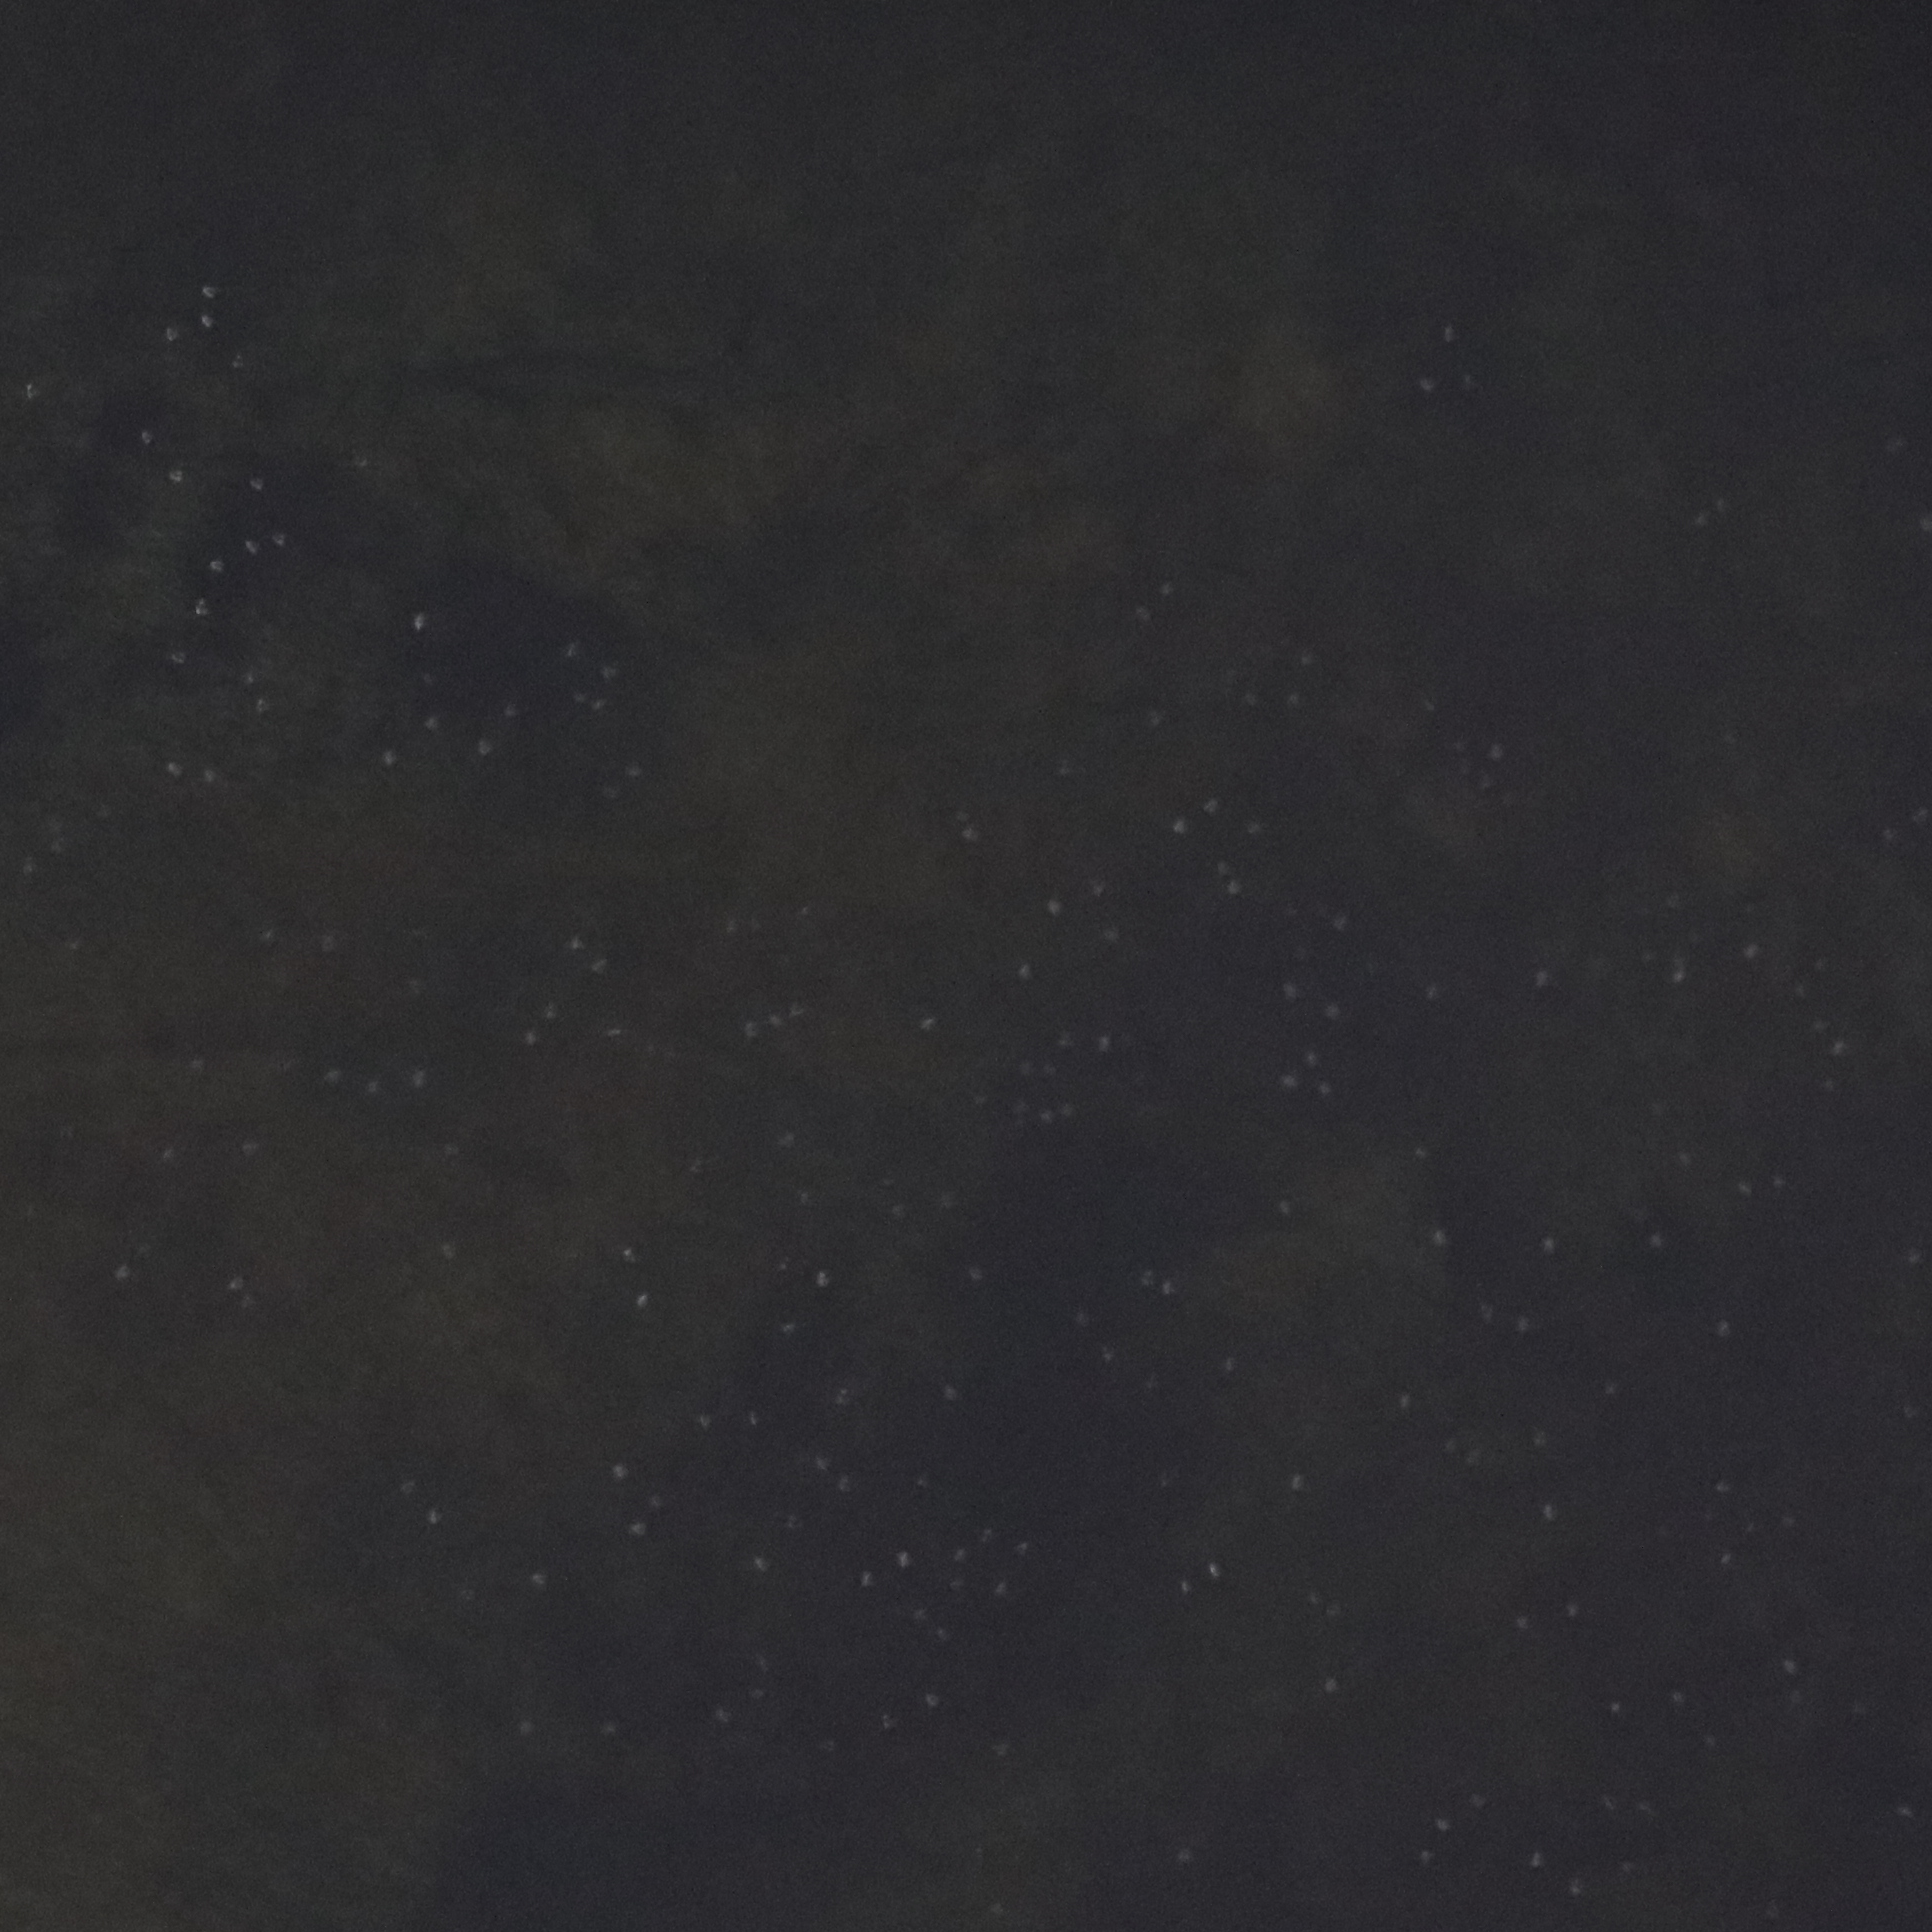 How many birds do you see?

218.